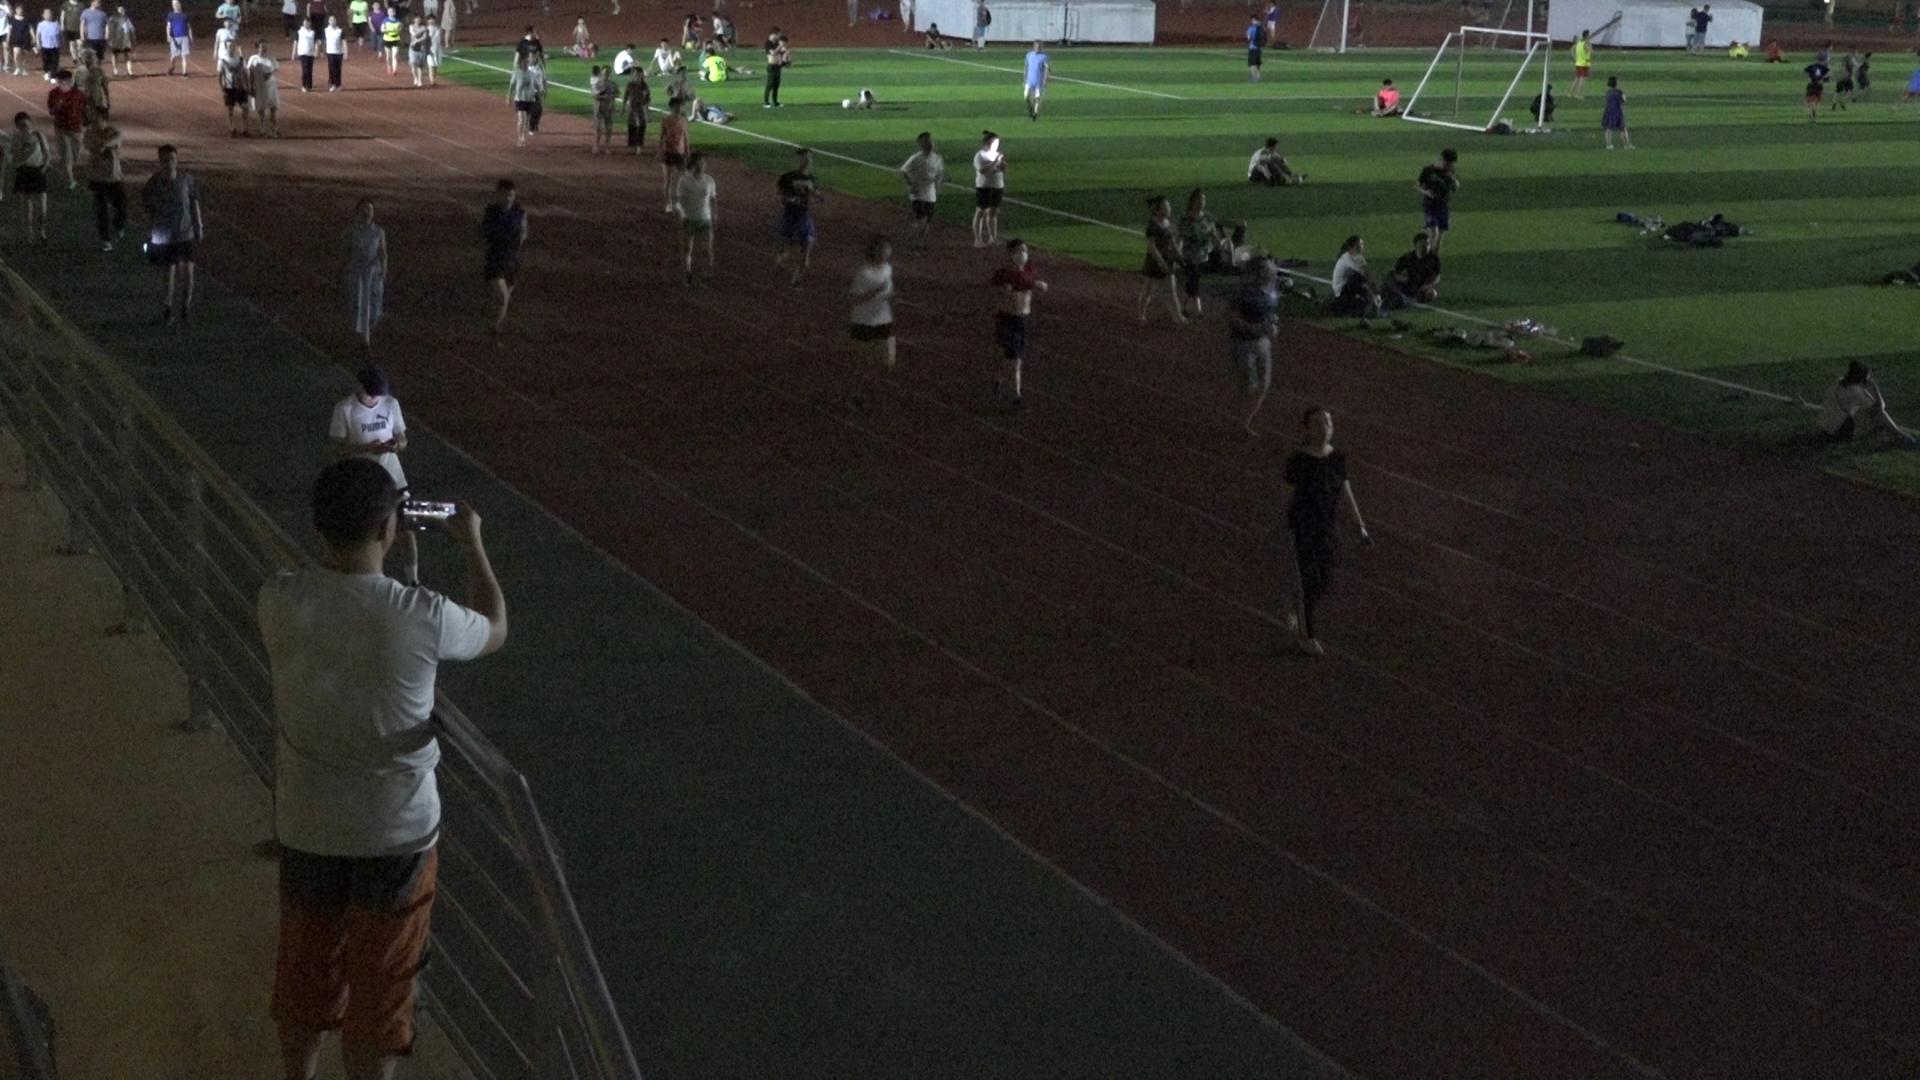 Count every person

80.